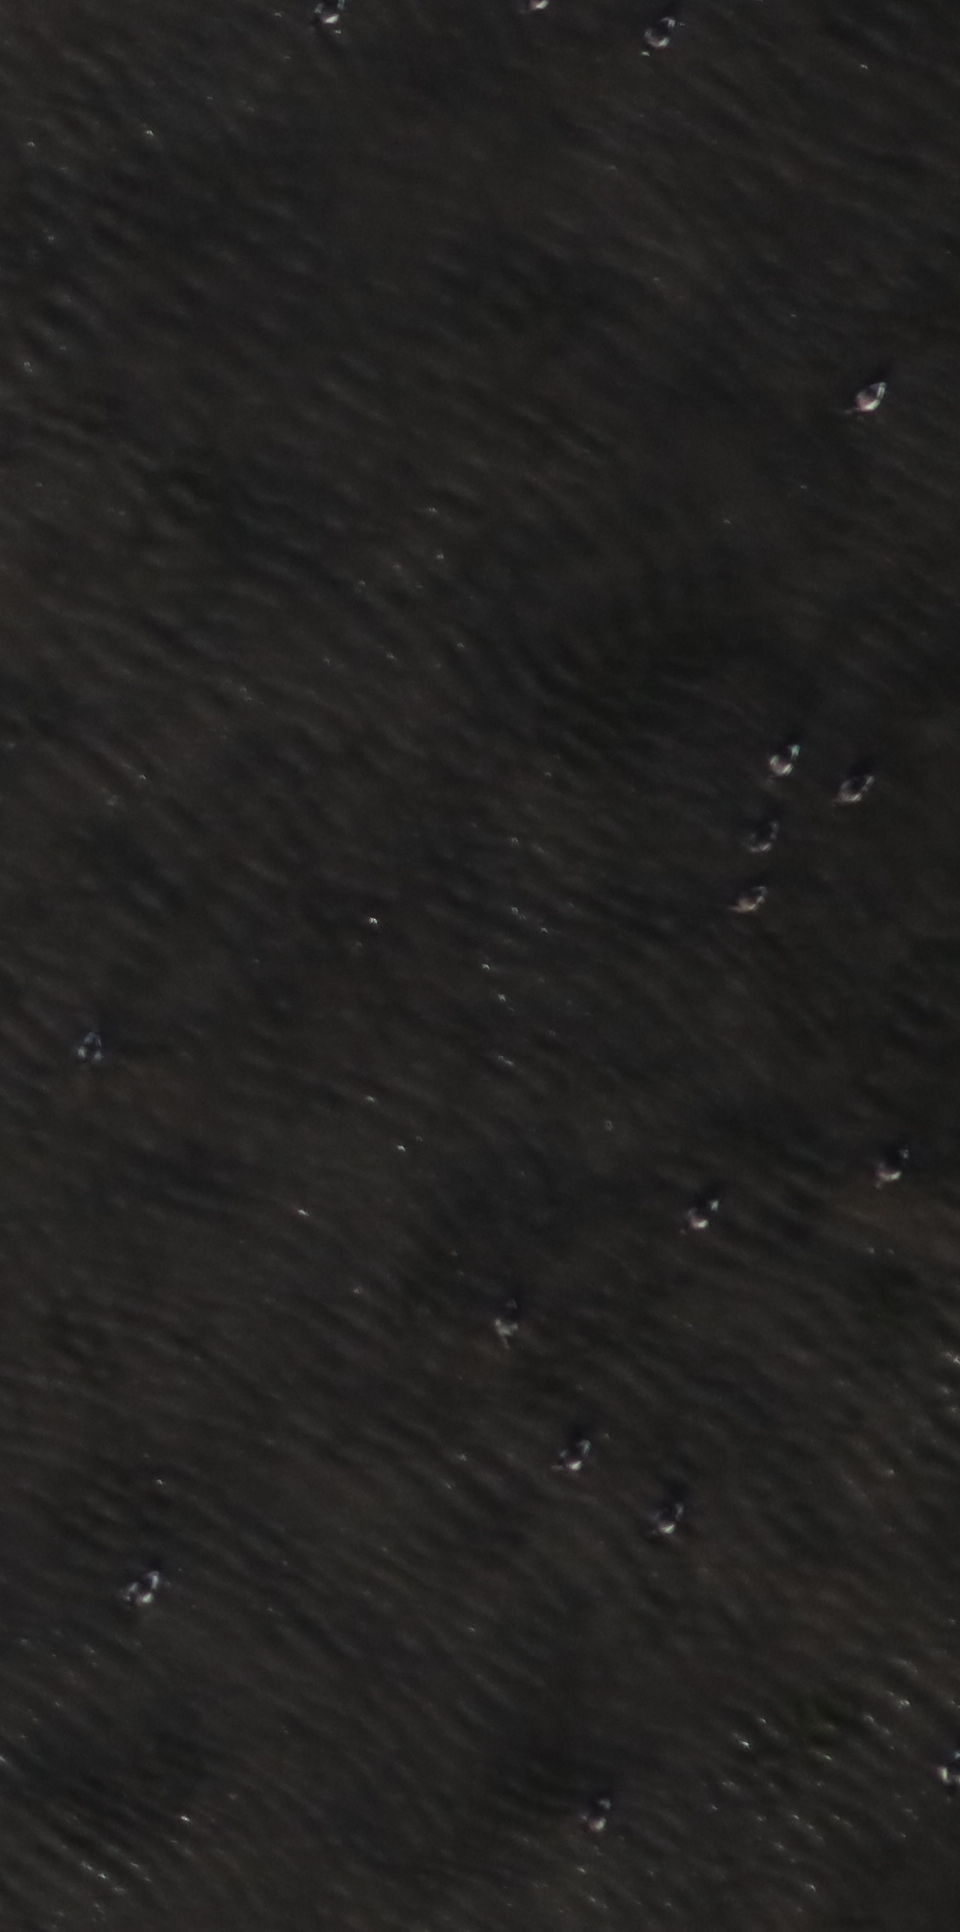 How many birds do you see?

16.